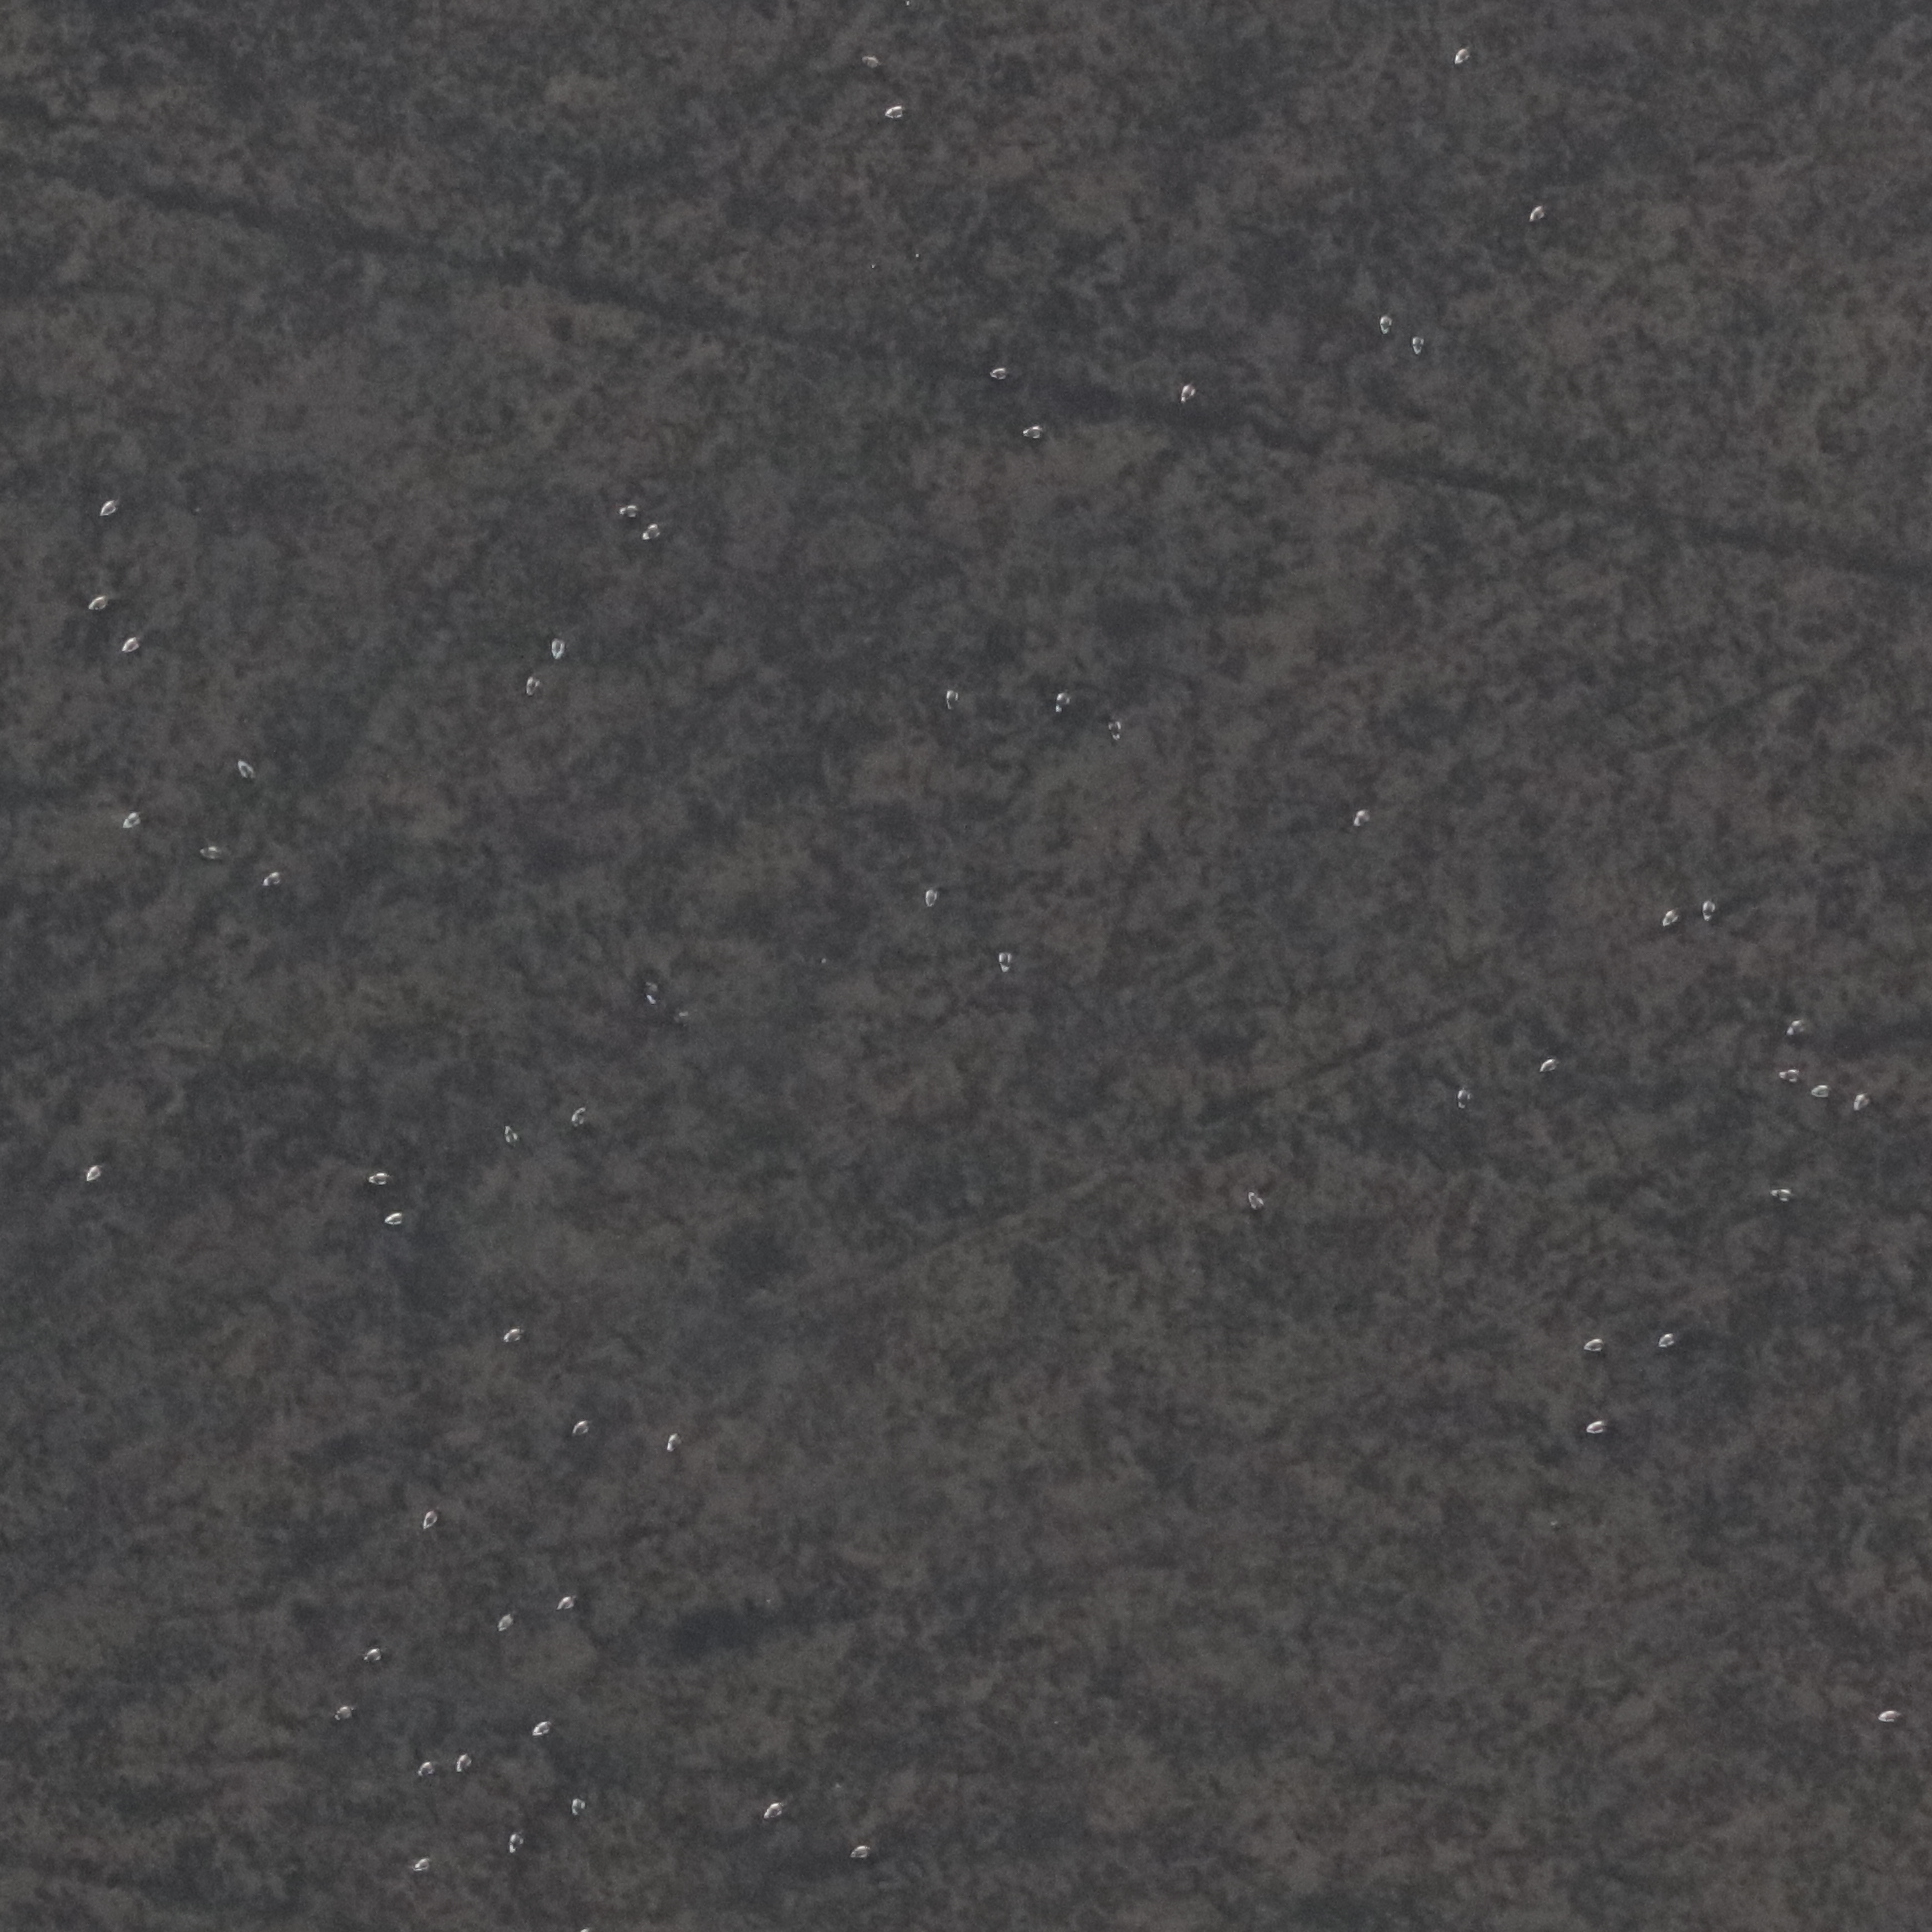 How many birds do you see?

64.